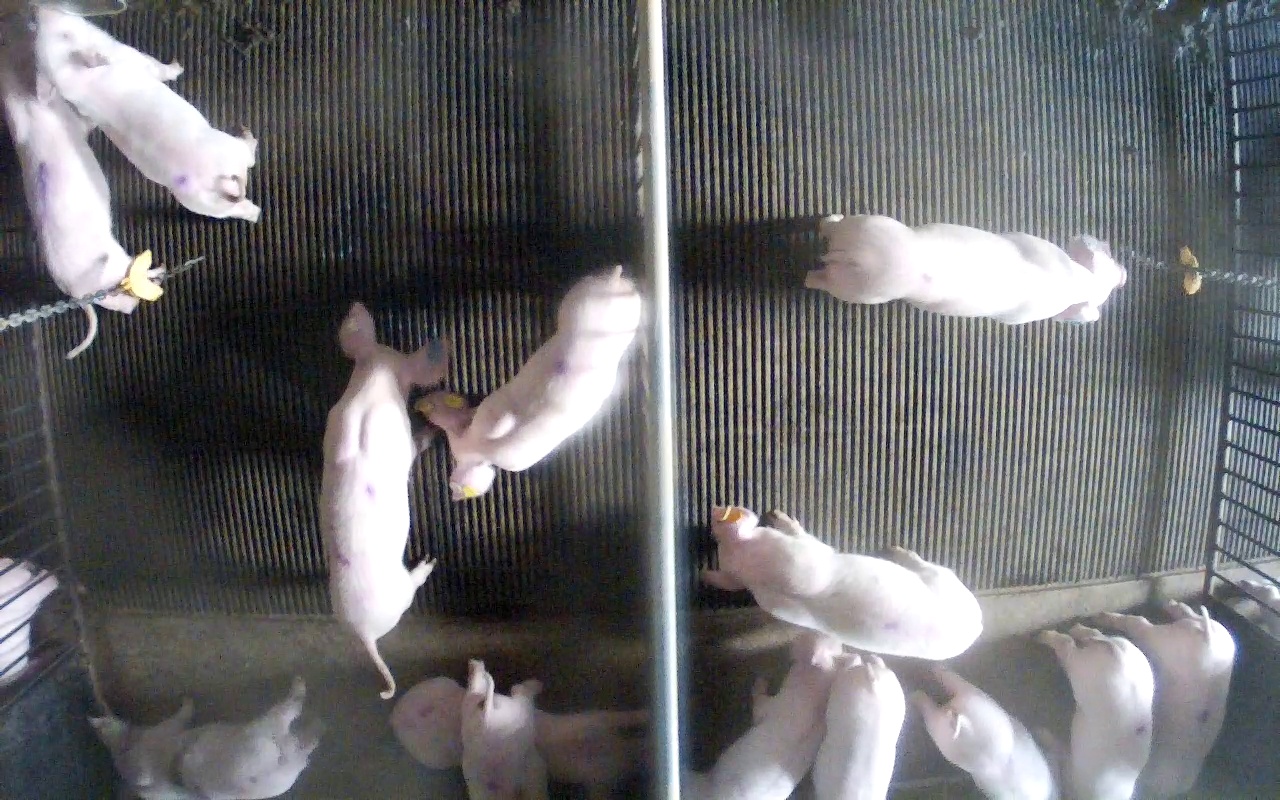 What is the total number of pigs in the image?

15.